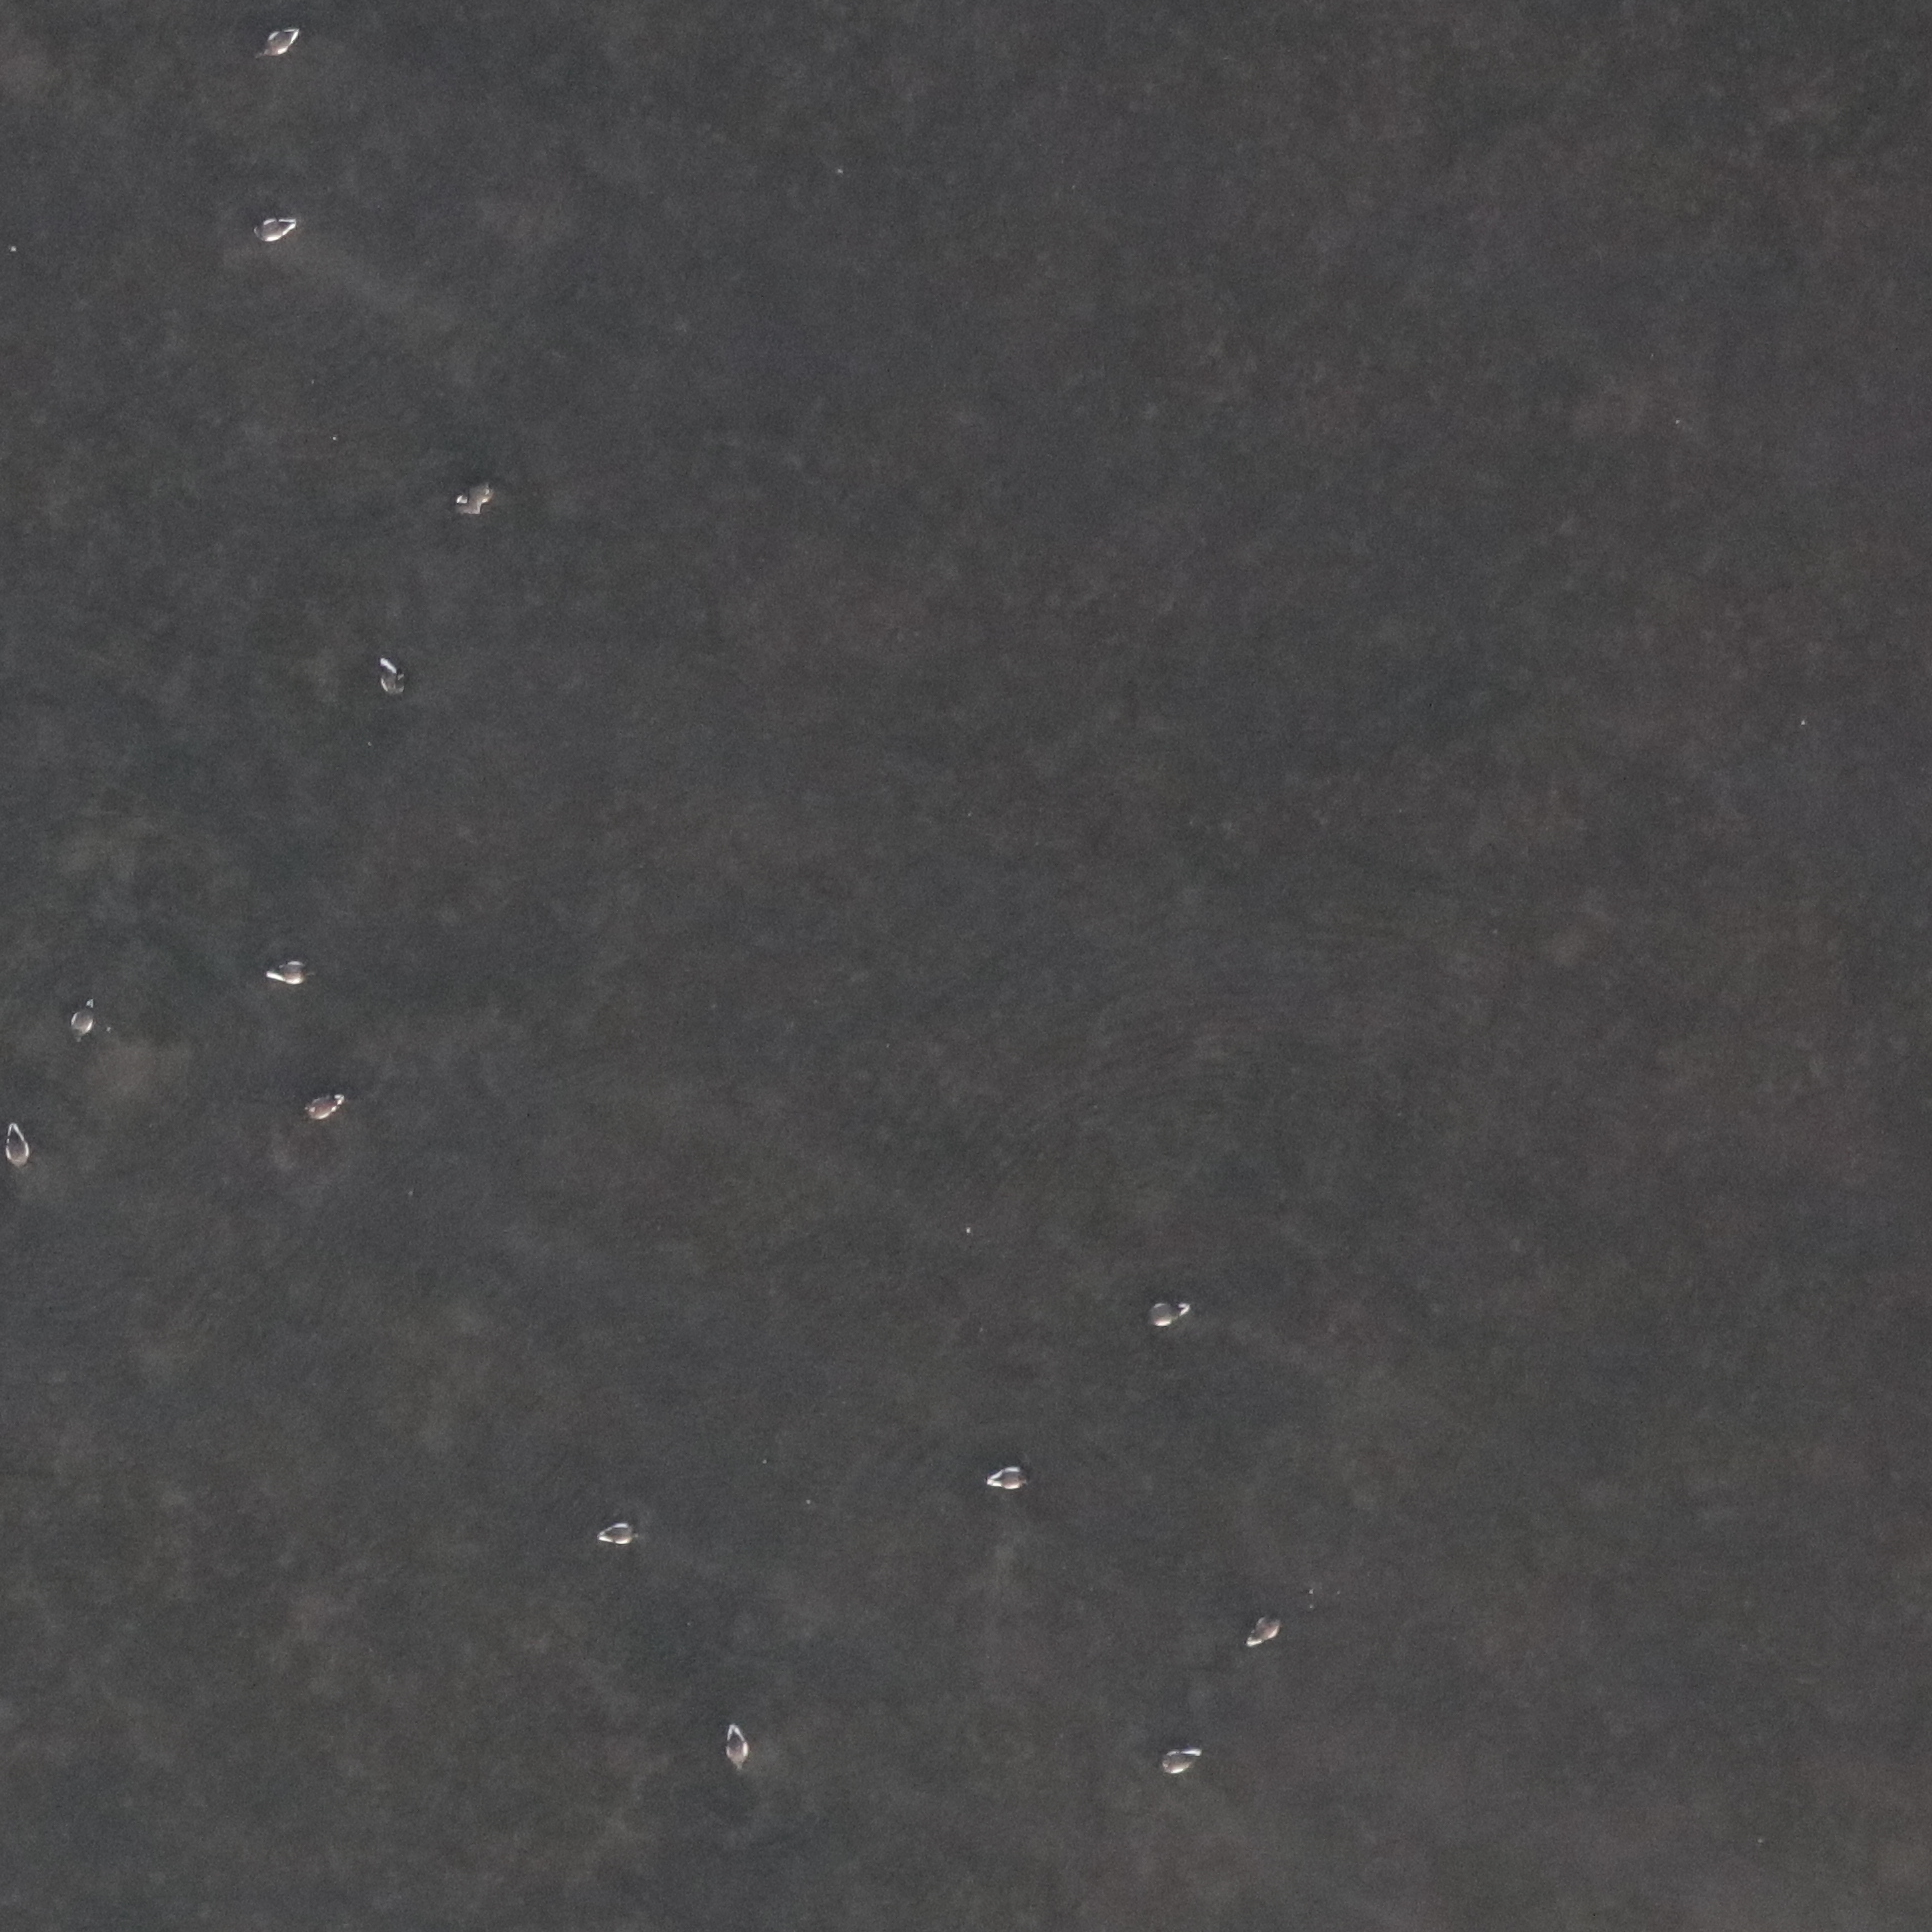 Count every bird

14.